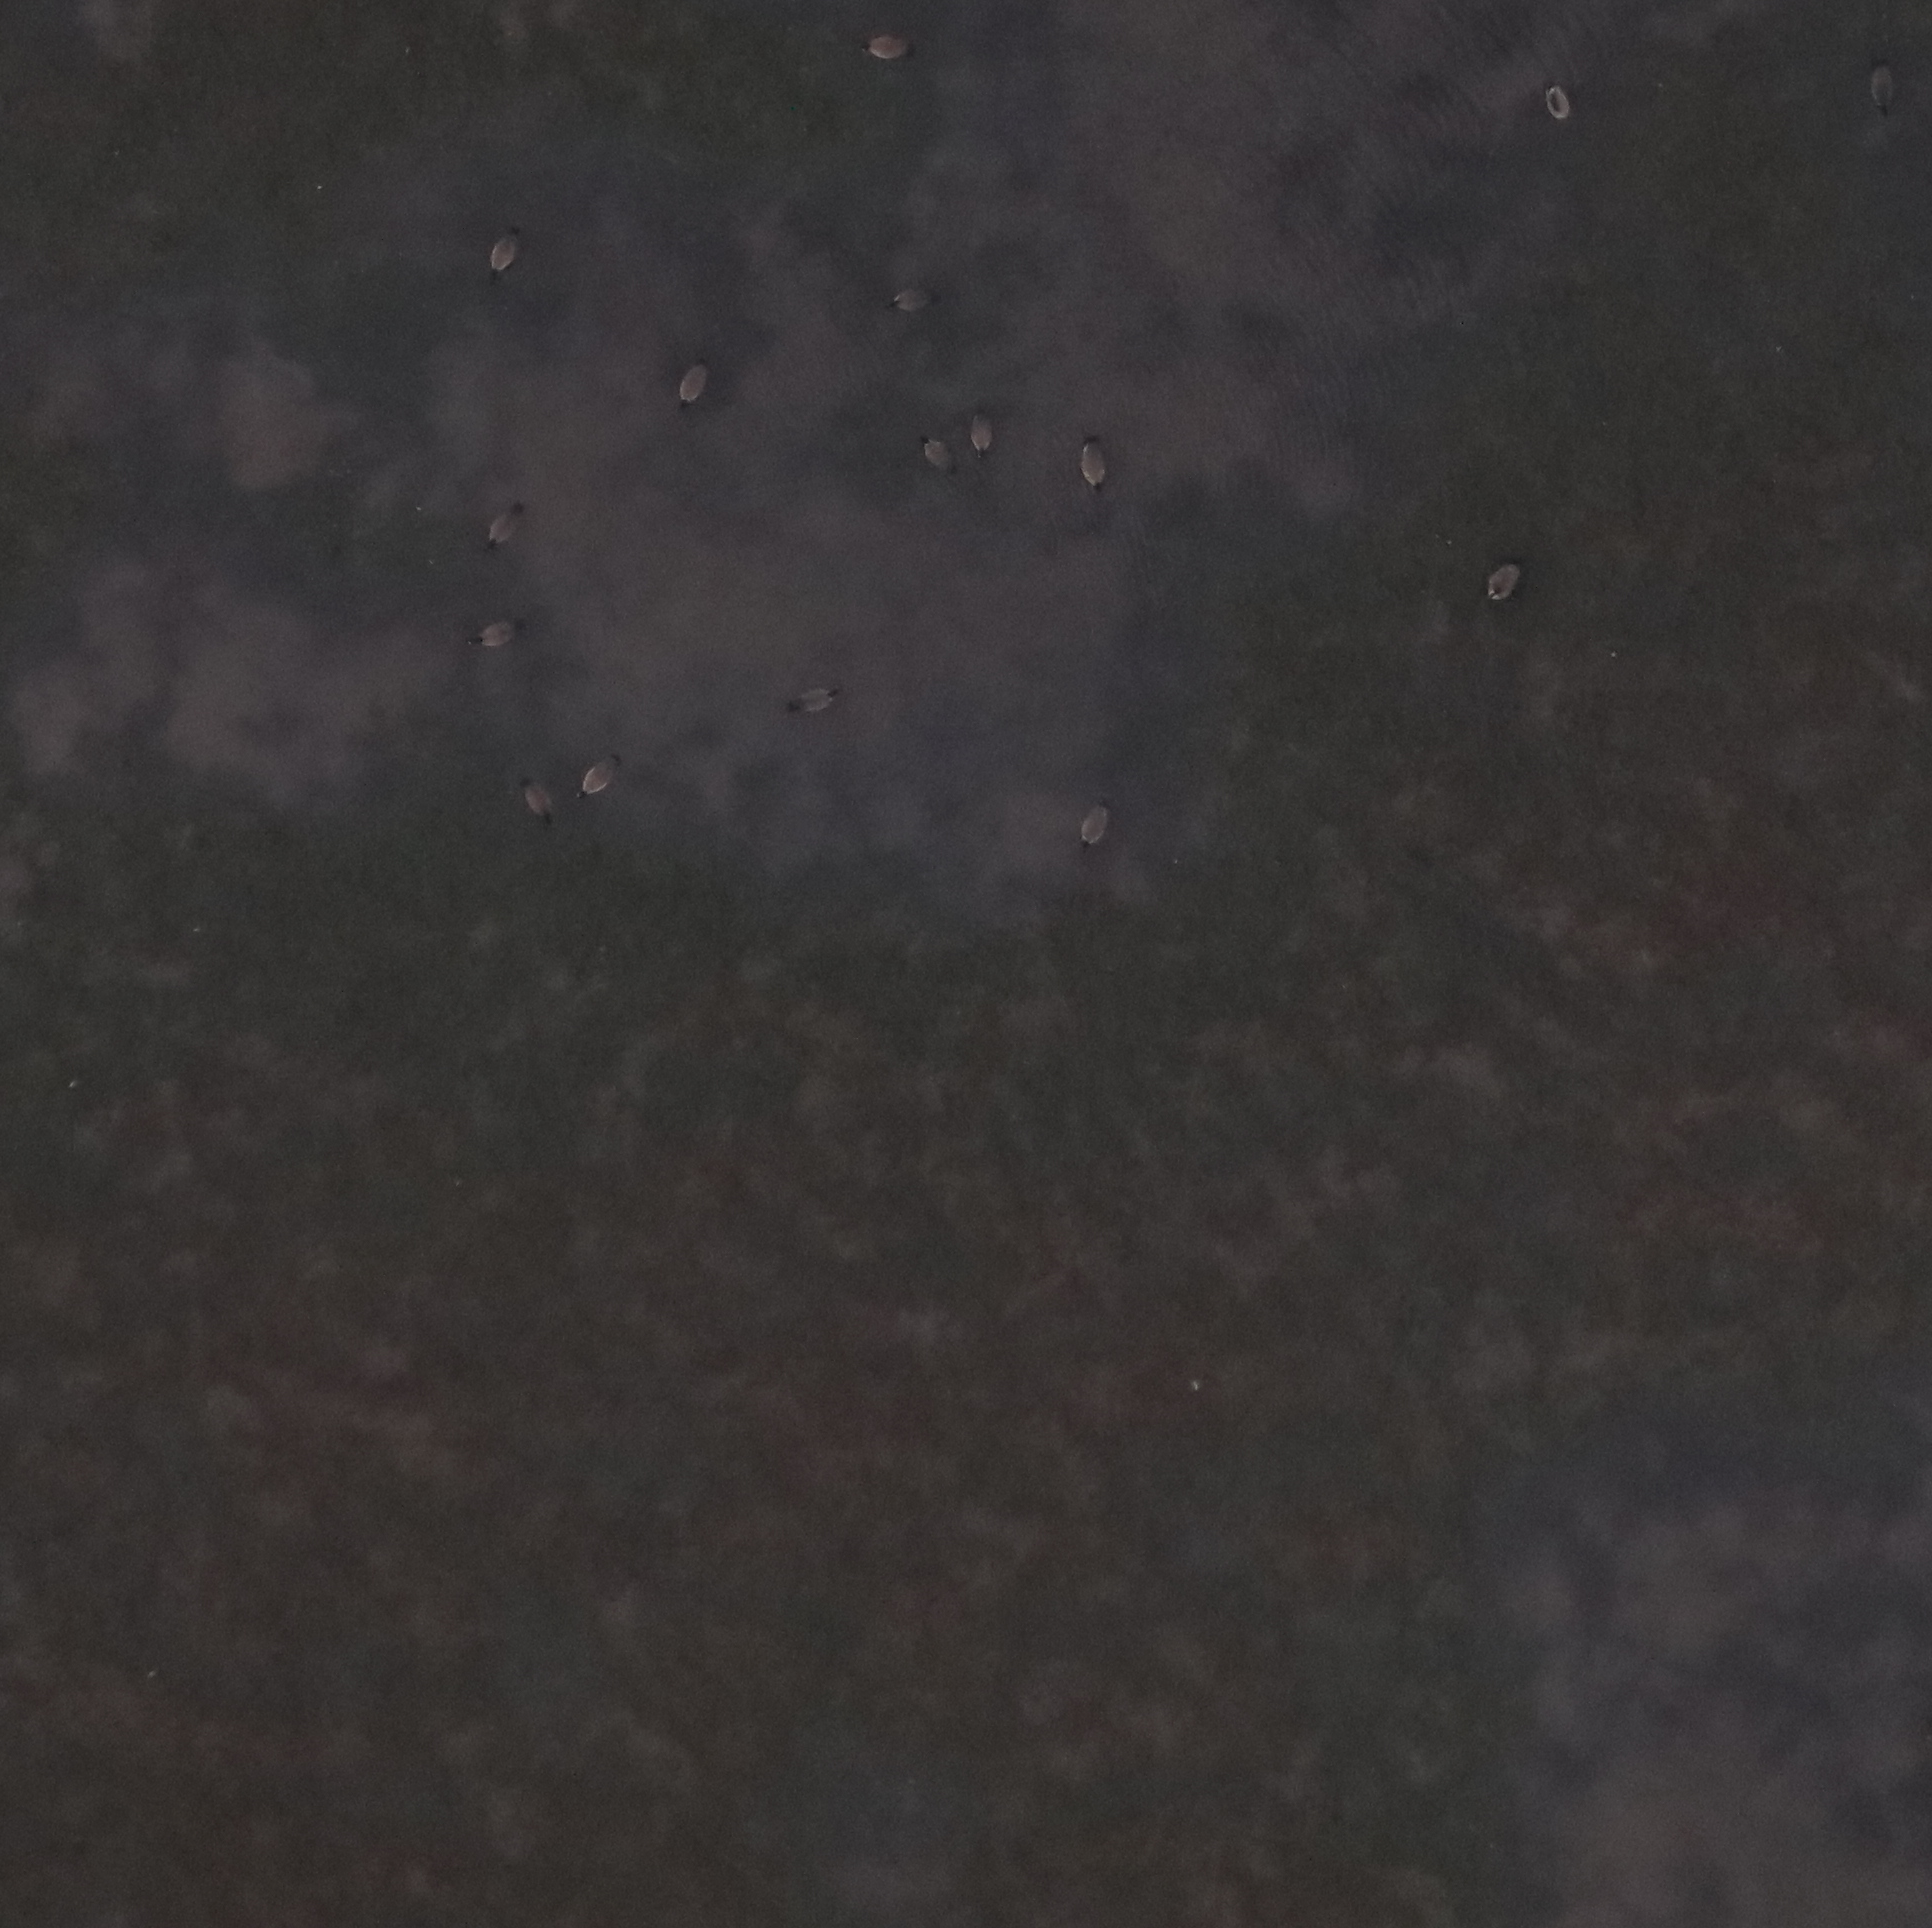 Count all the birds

16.